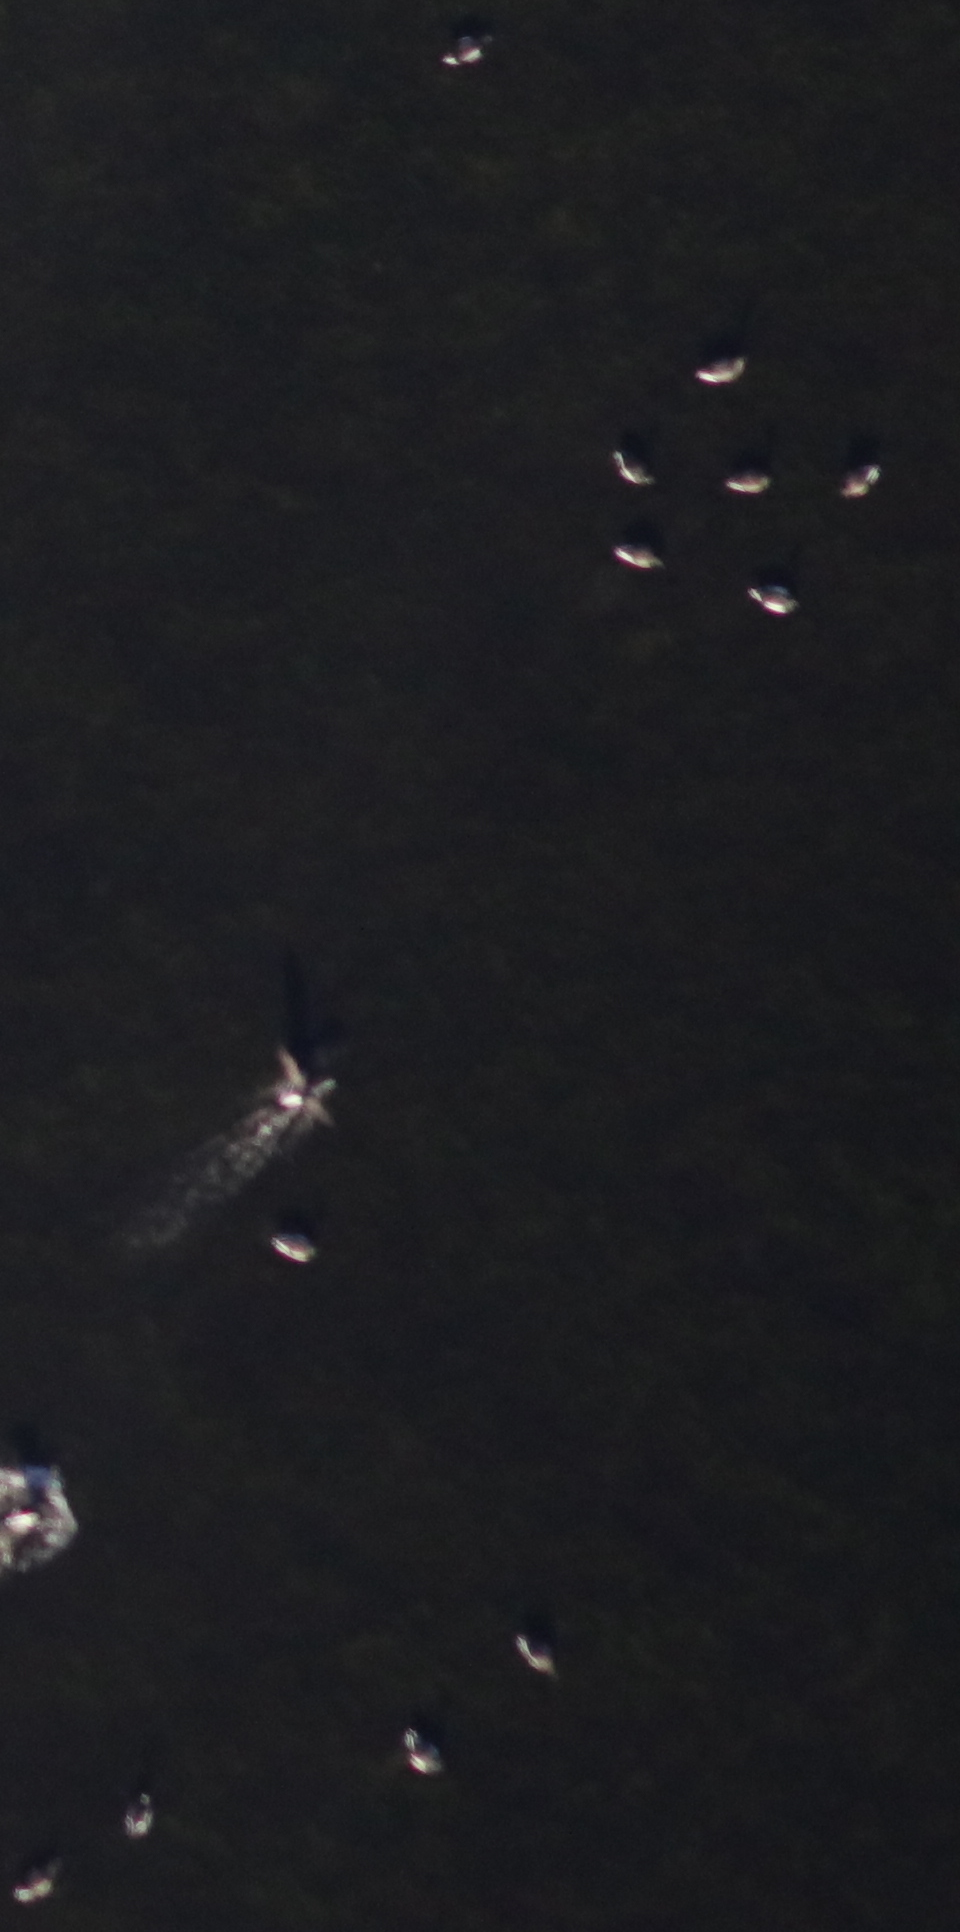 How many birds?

14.